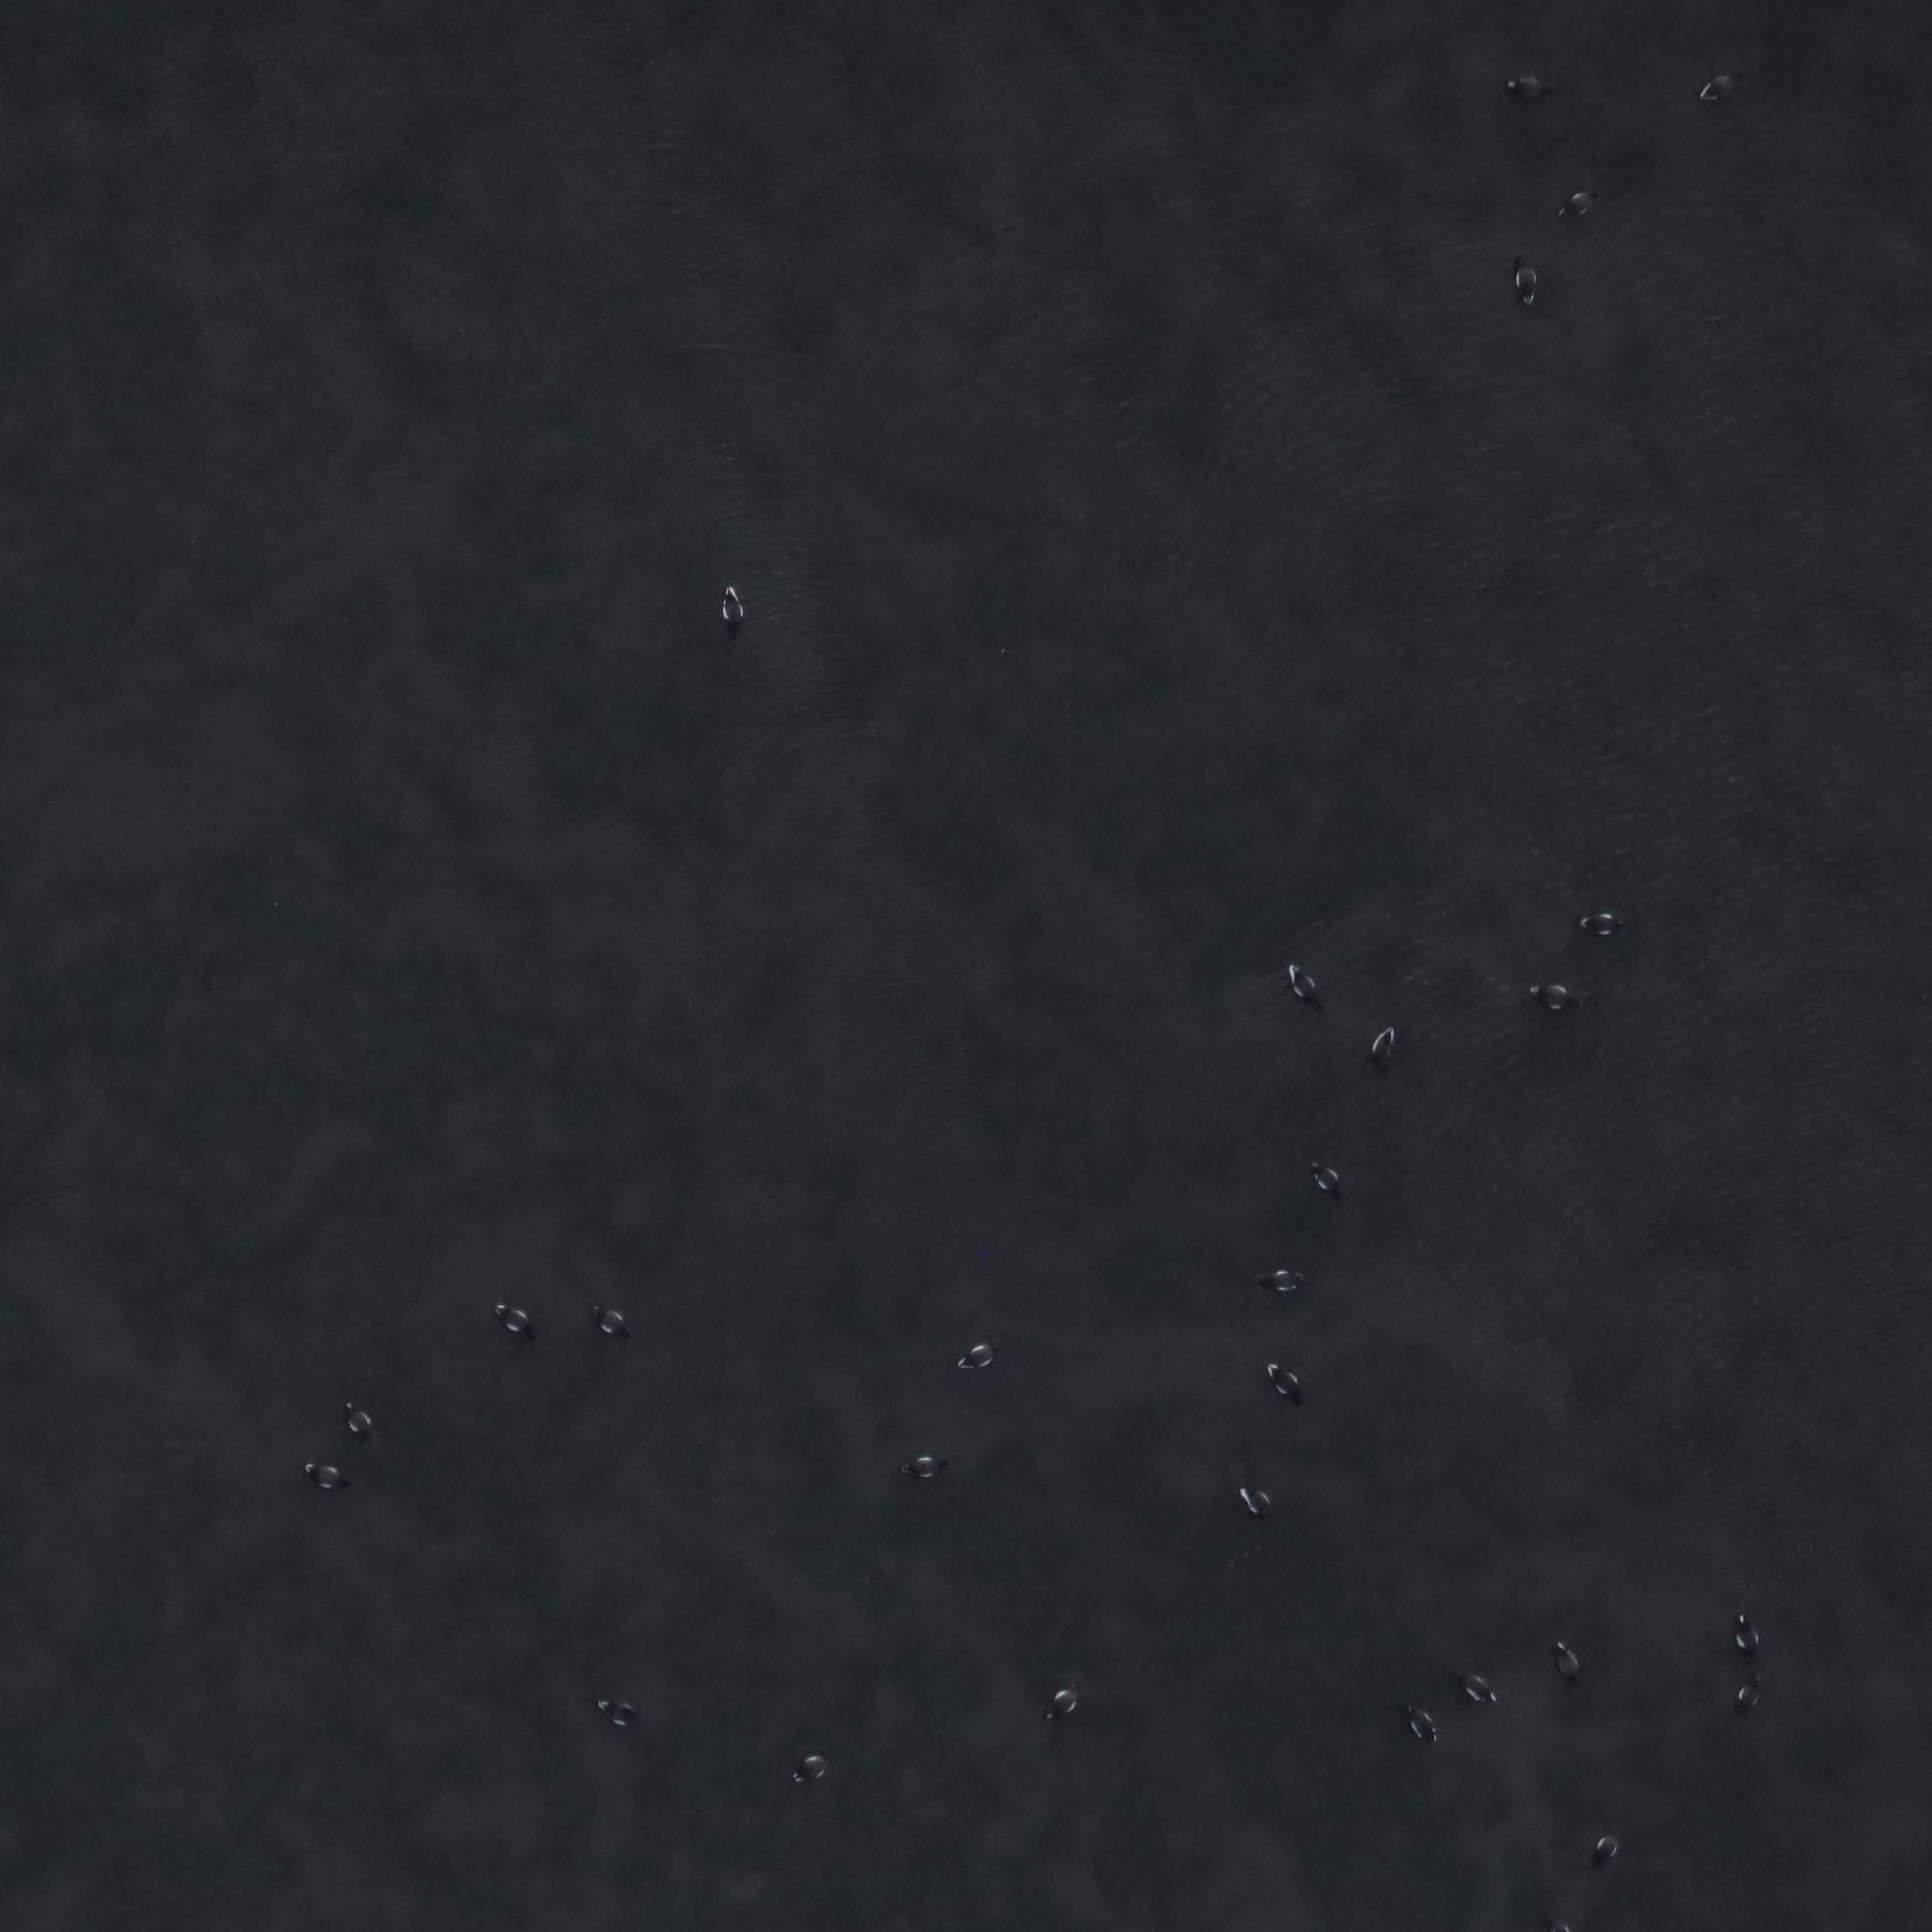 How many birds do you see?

28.